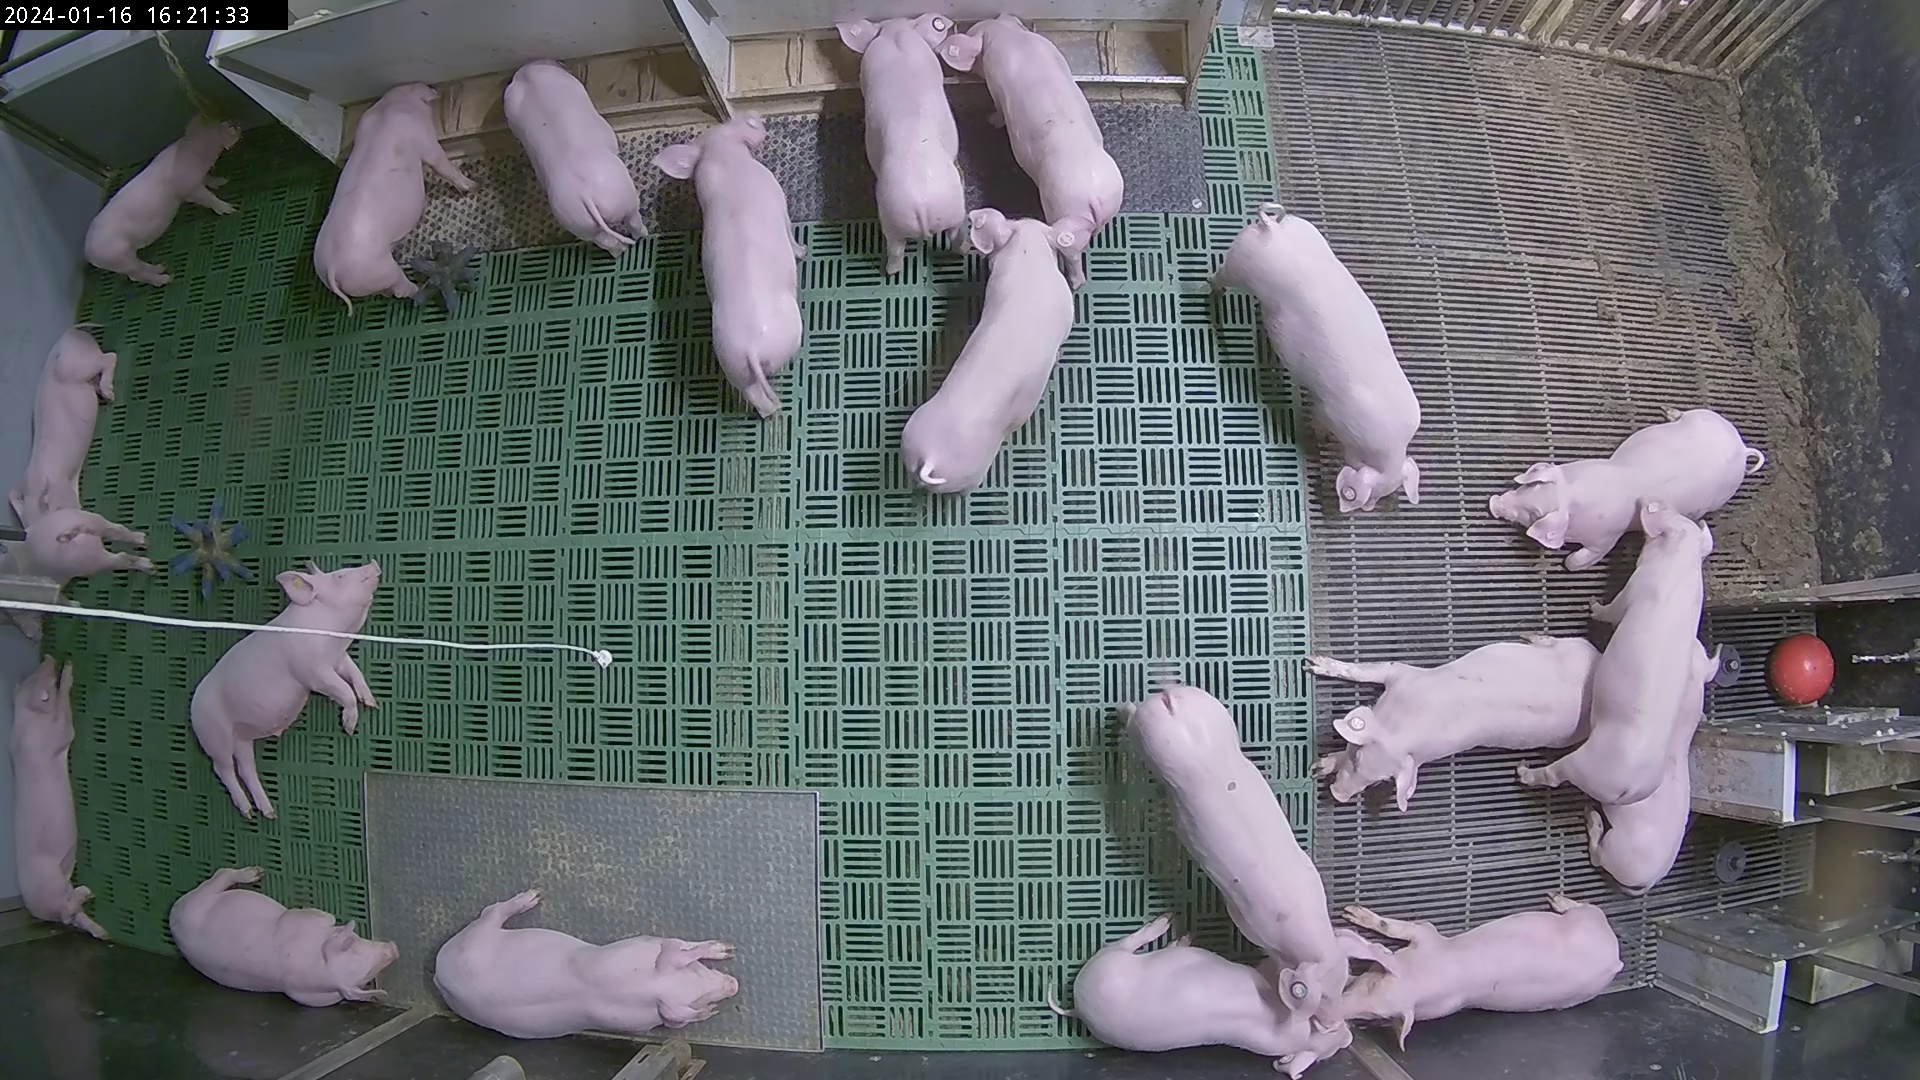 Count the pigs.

21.